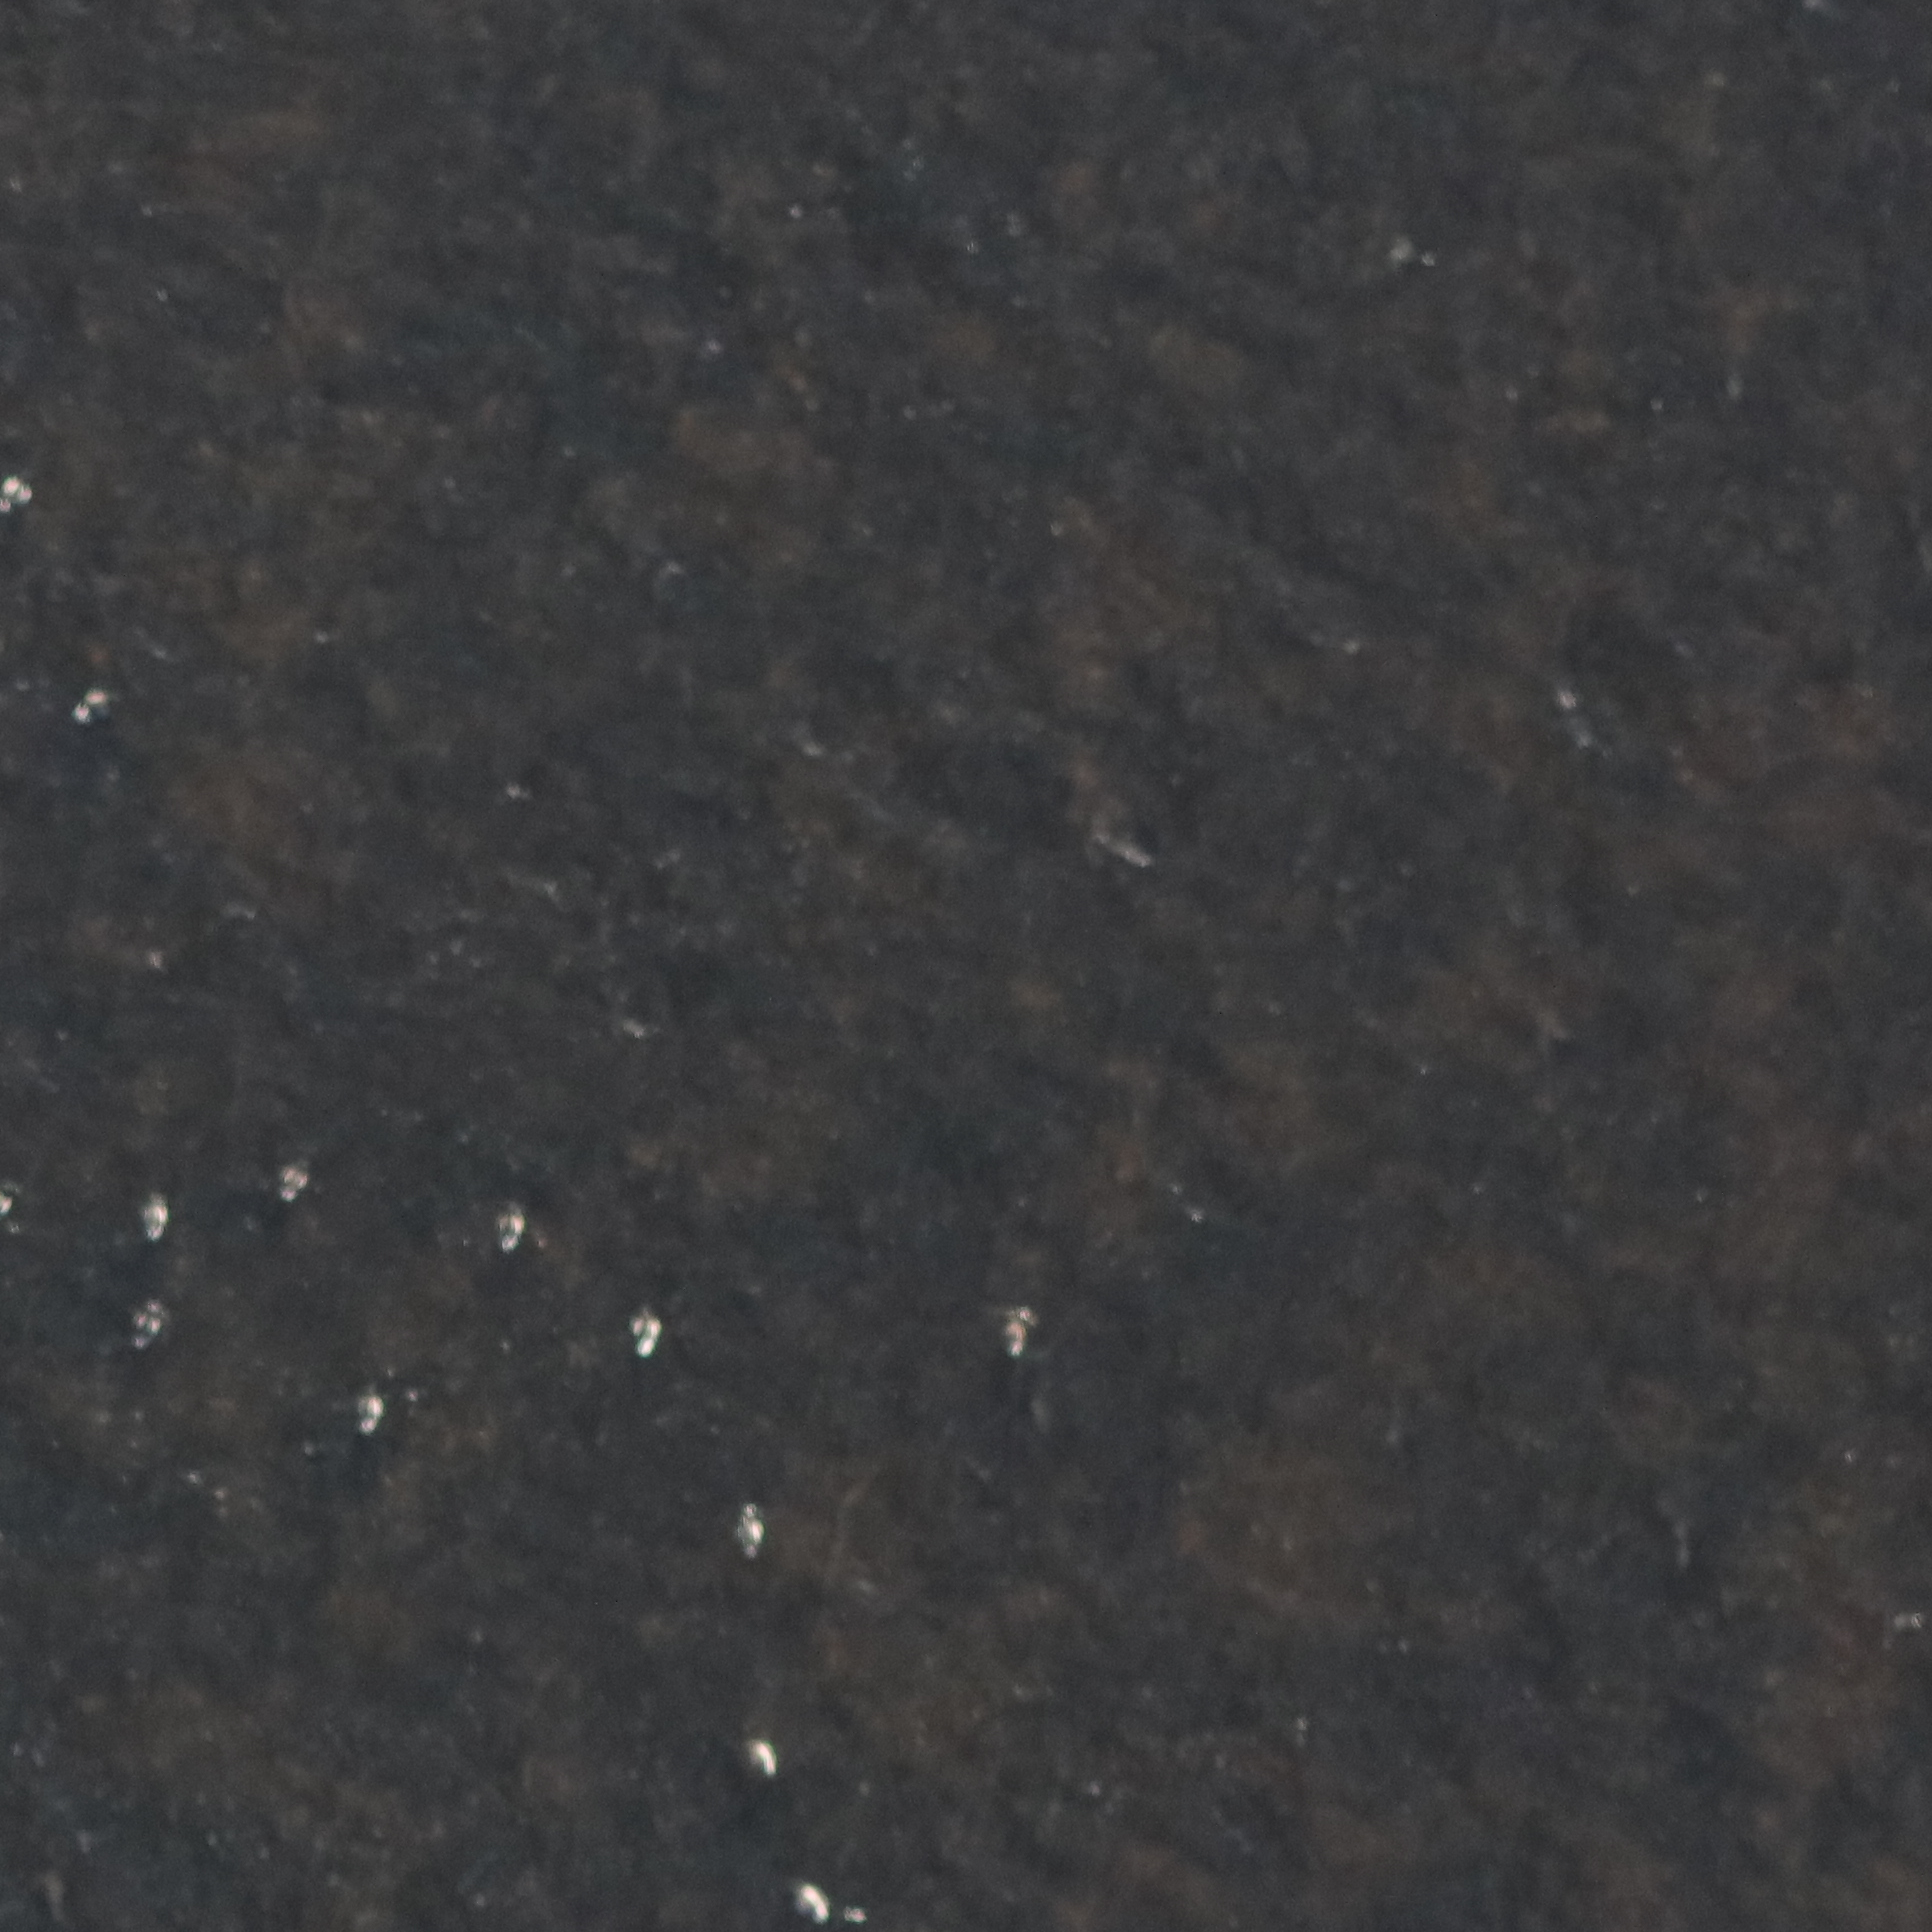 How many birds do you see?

12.